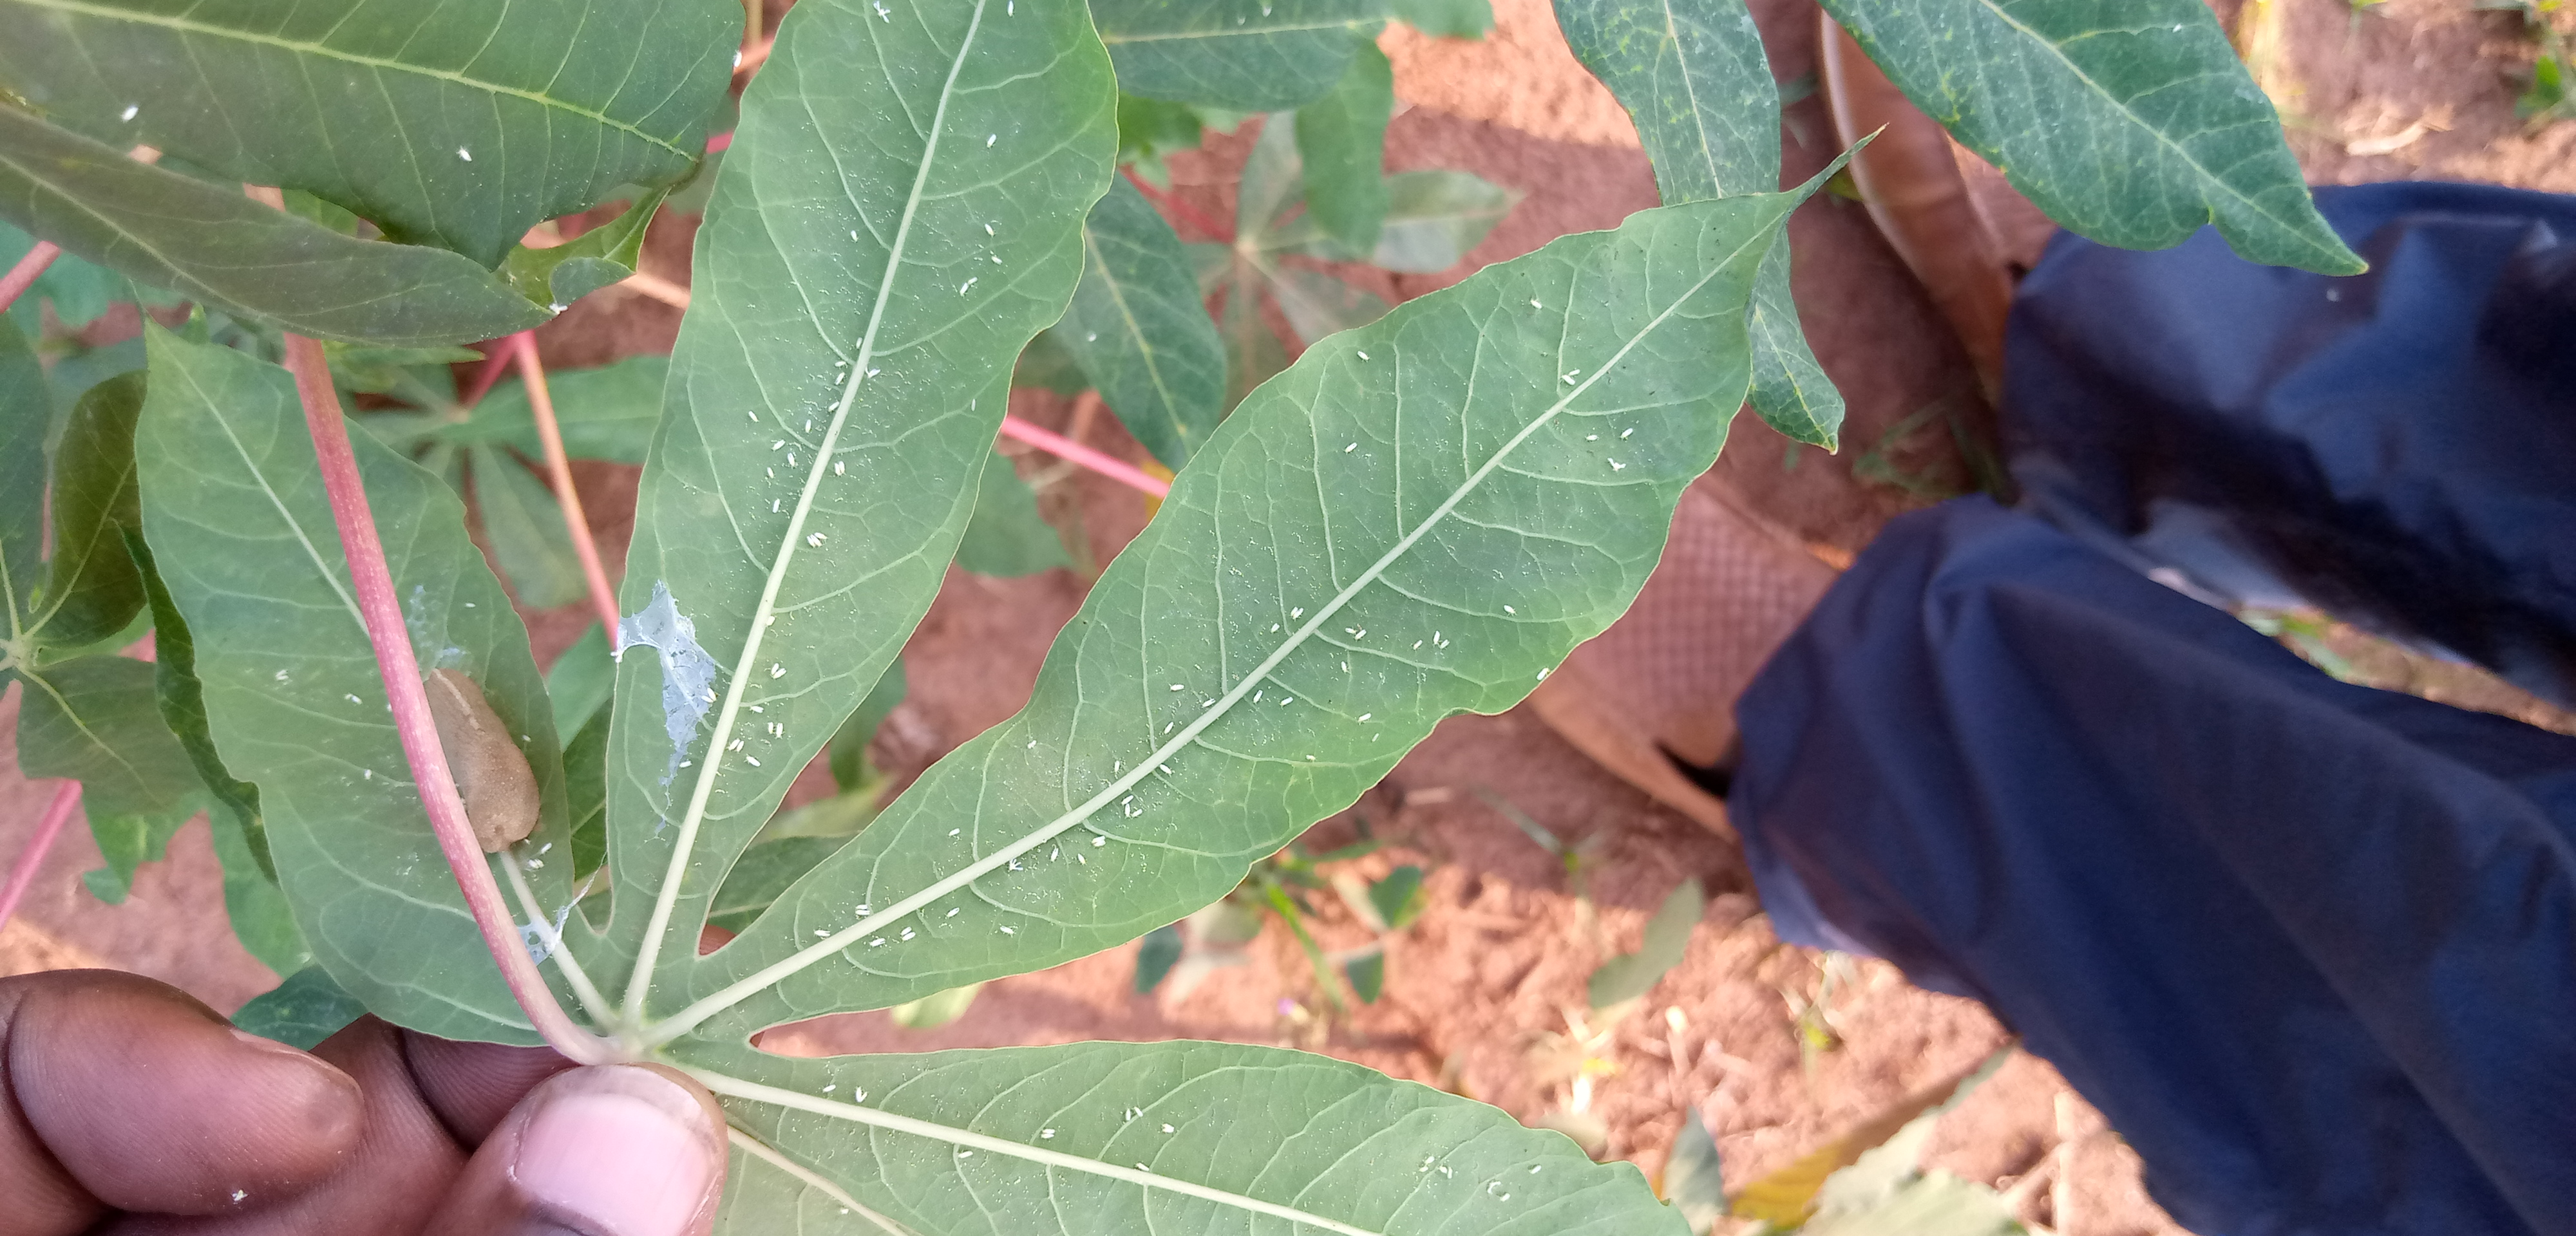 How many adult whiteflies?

111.